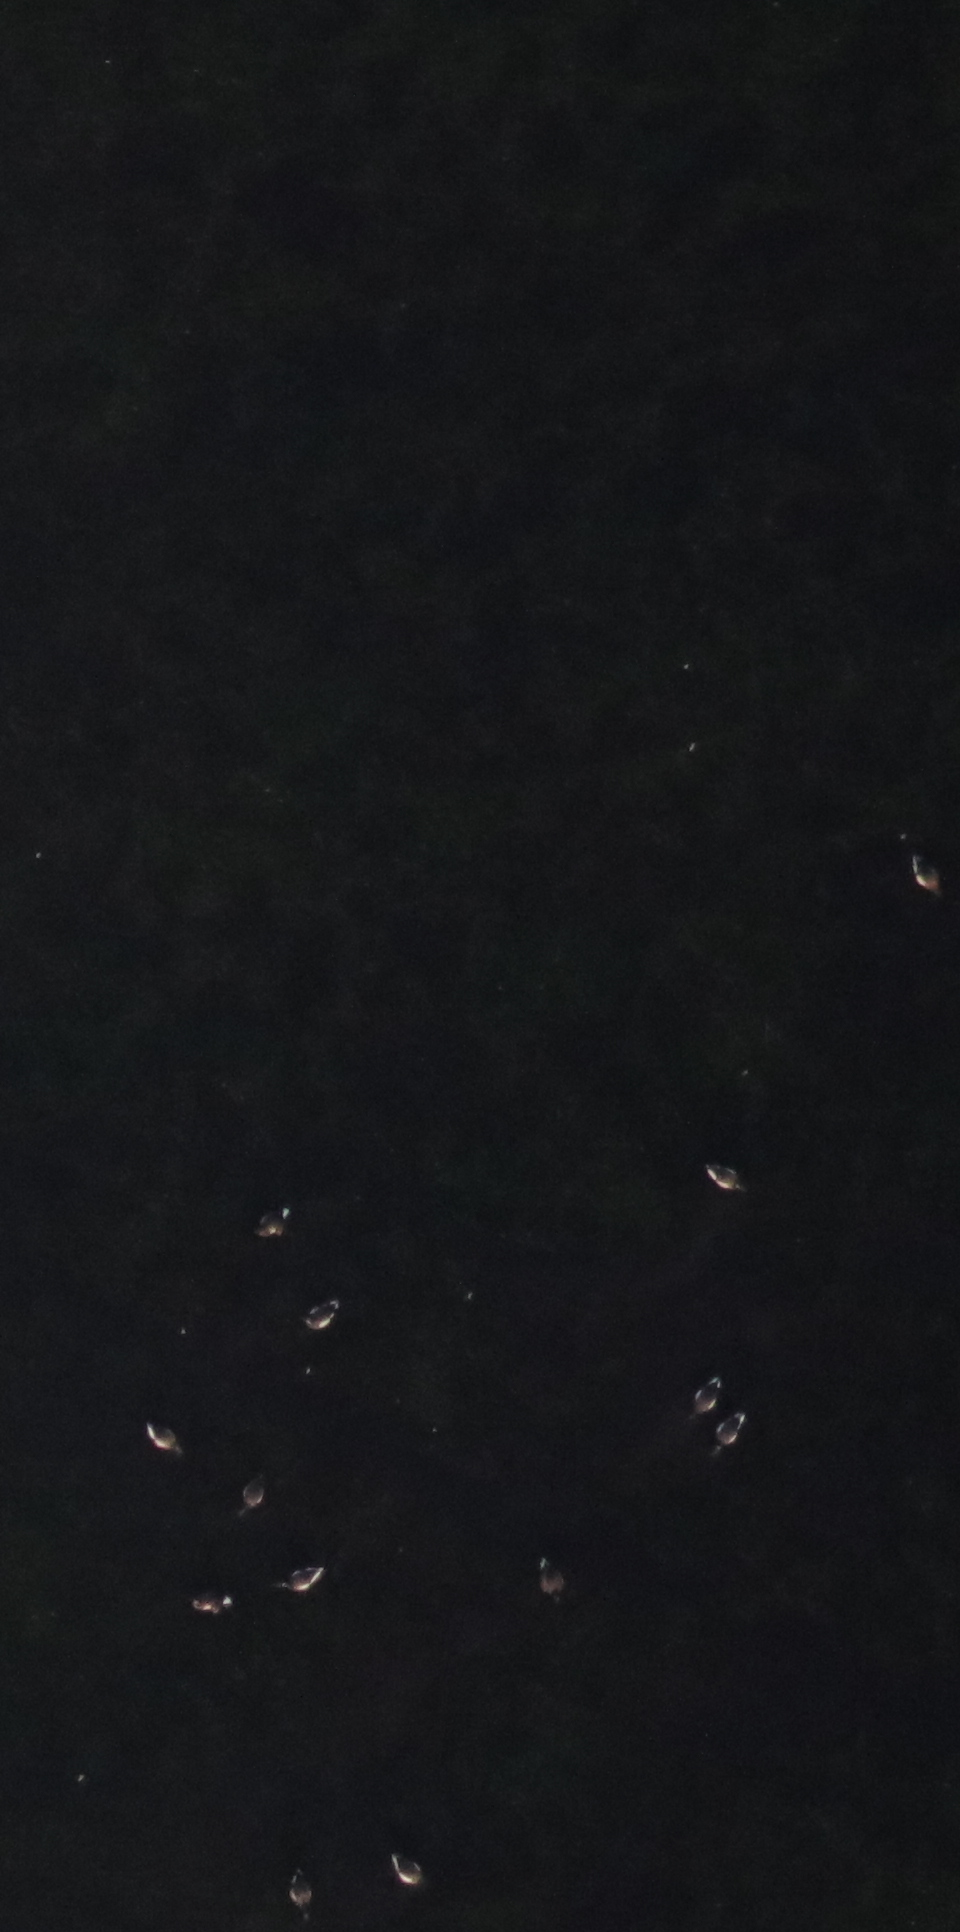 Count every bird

13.